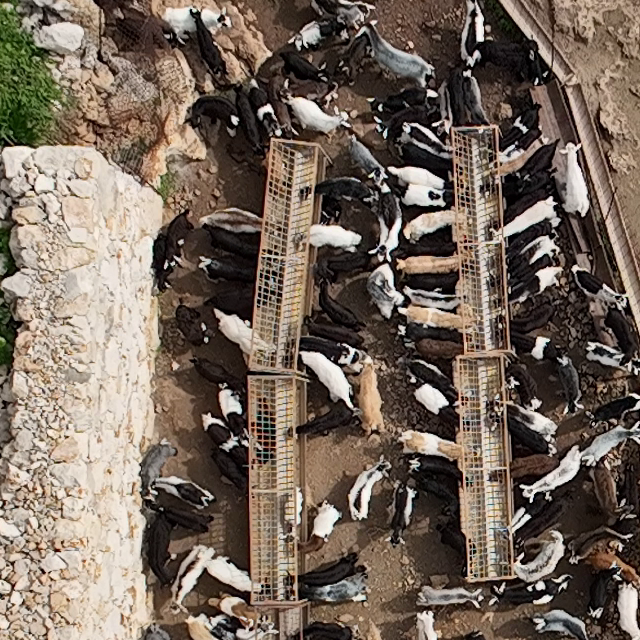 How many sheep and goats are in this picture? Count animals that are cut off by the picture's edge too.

114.